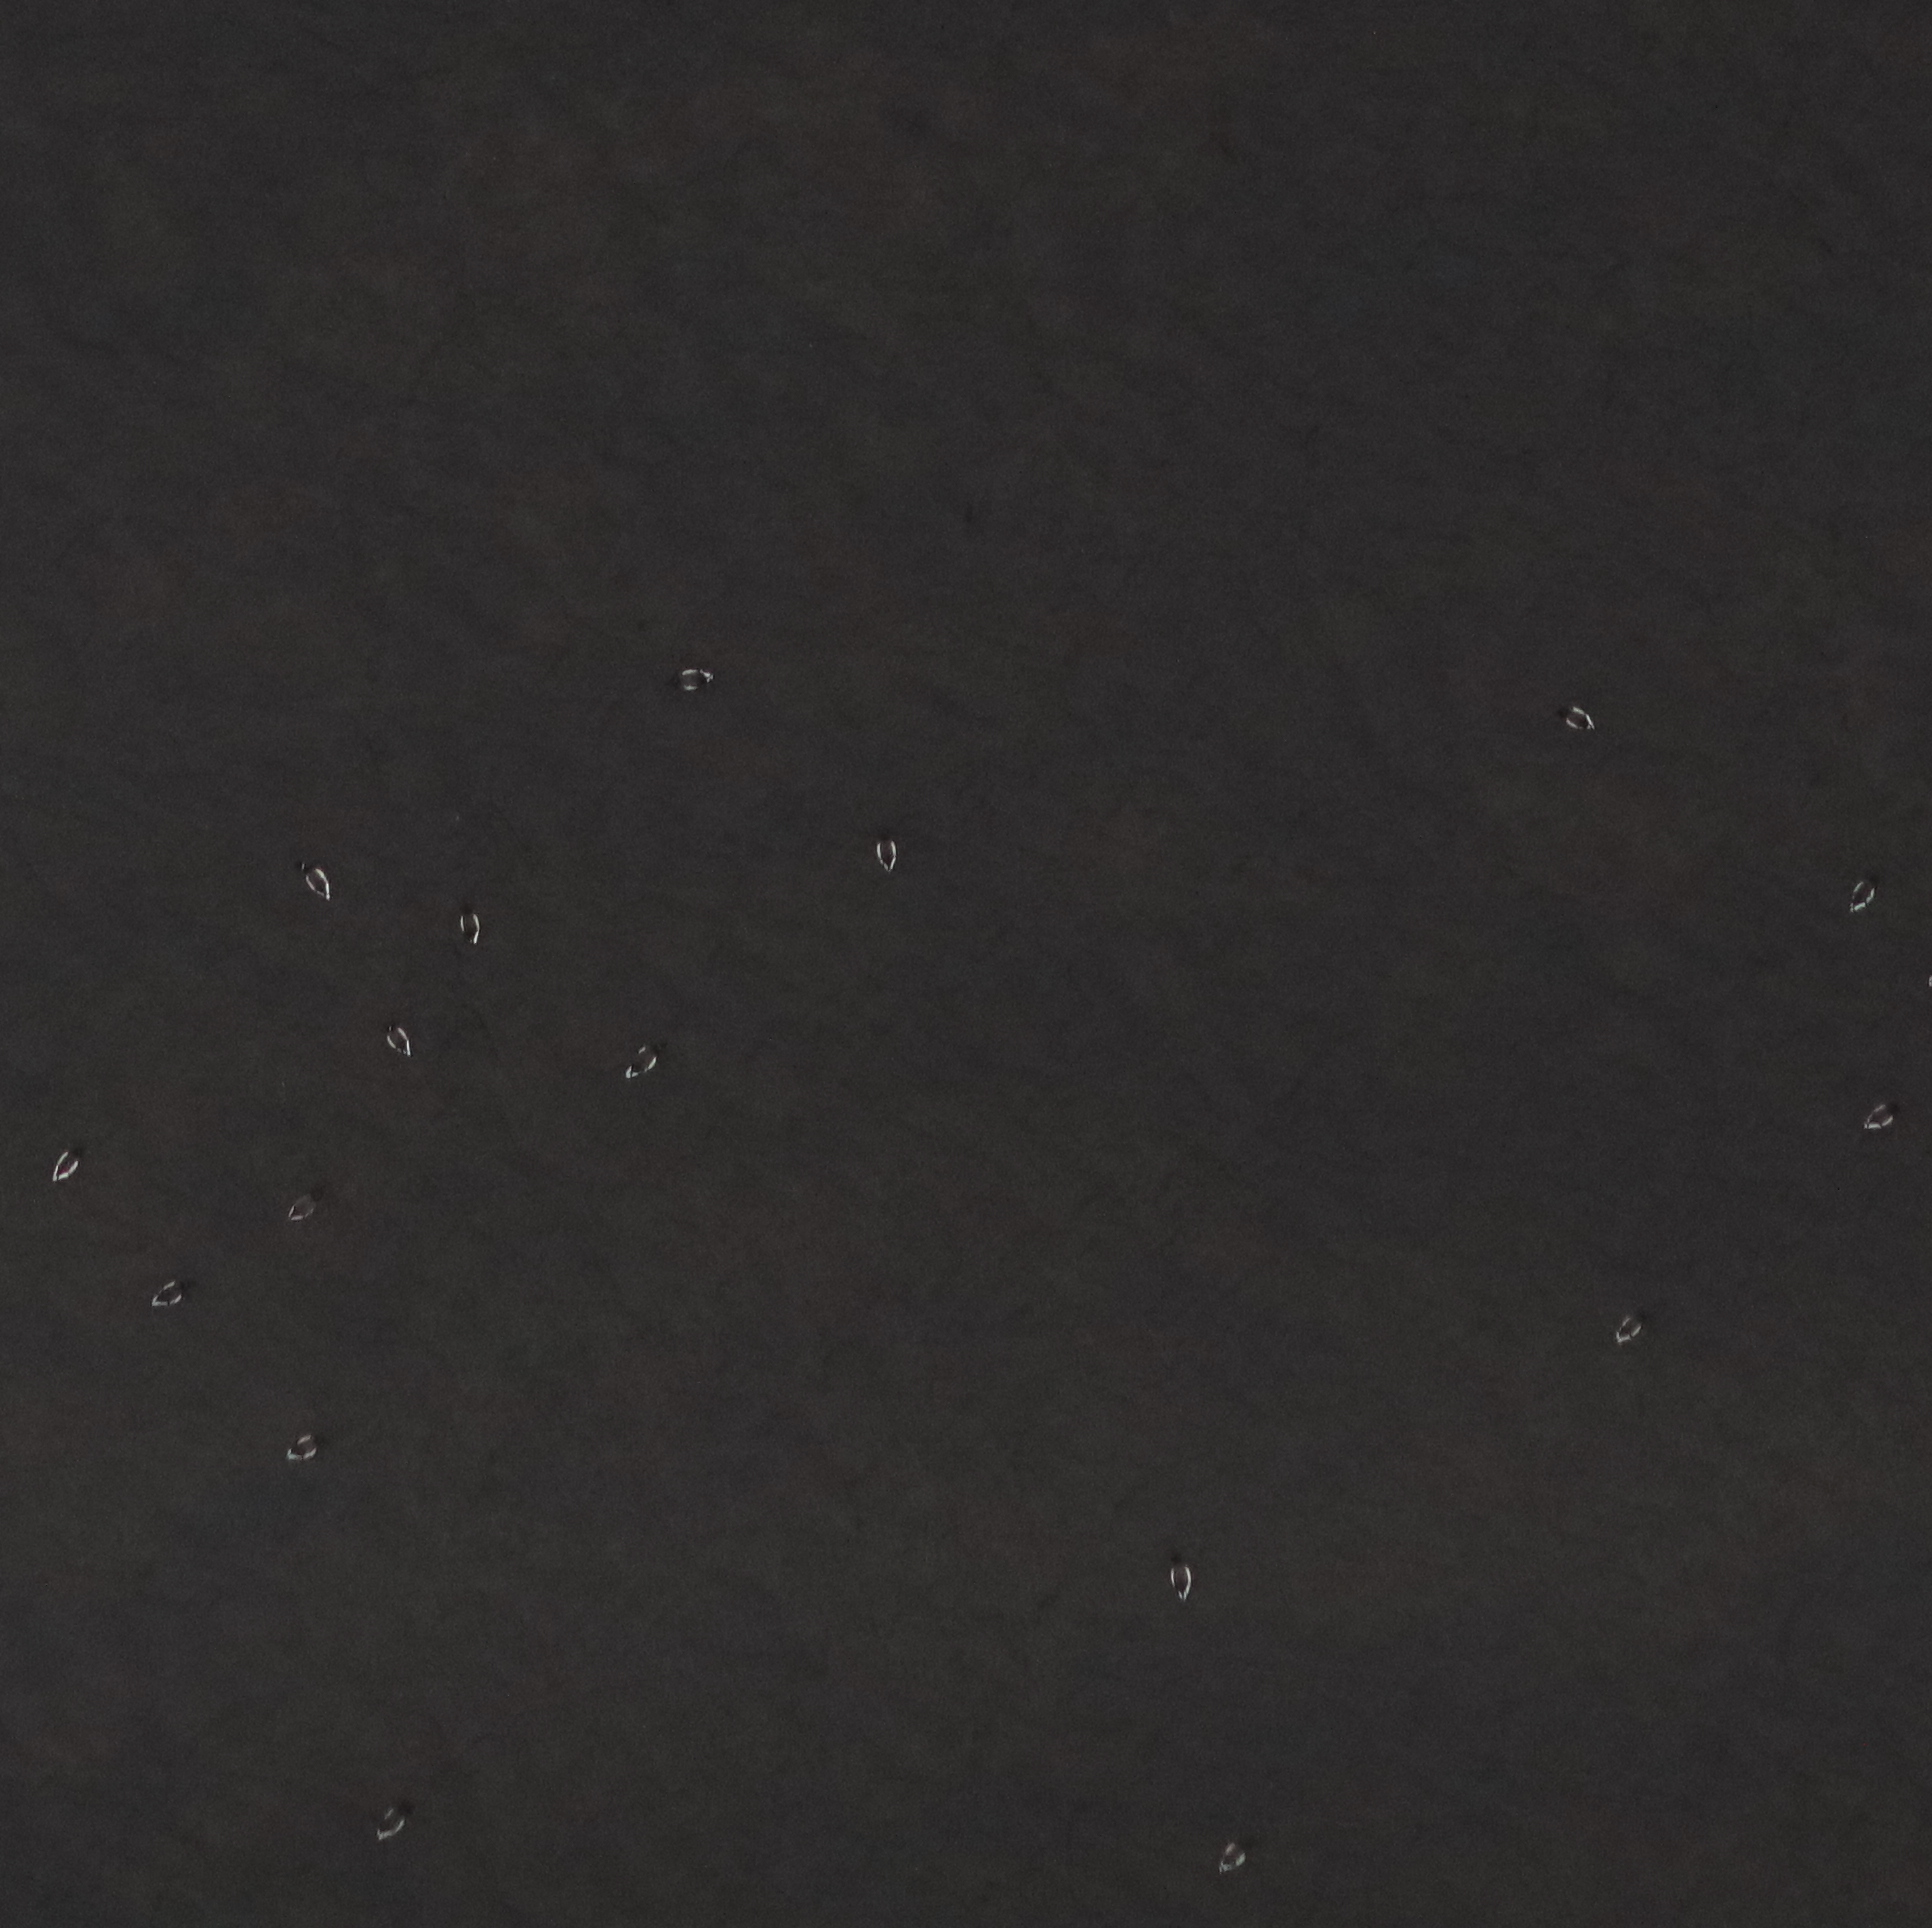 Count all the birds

17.